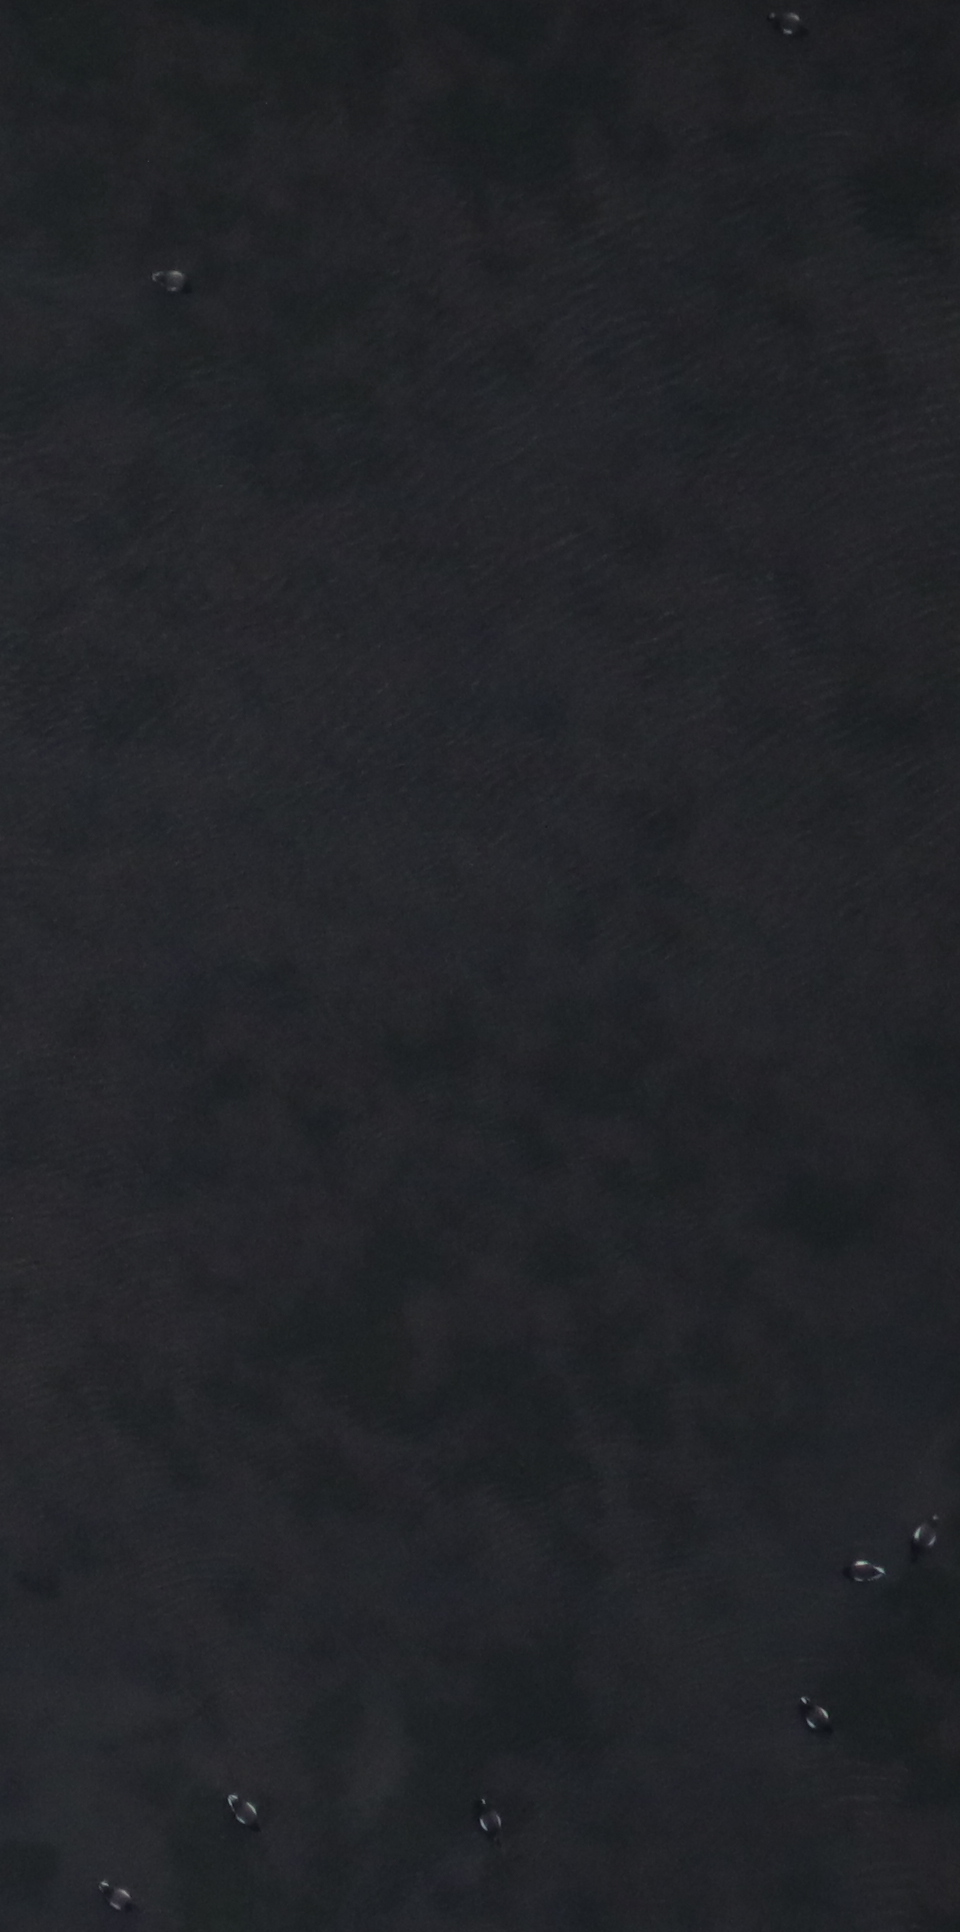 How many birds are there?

8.